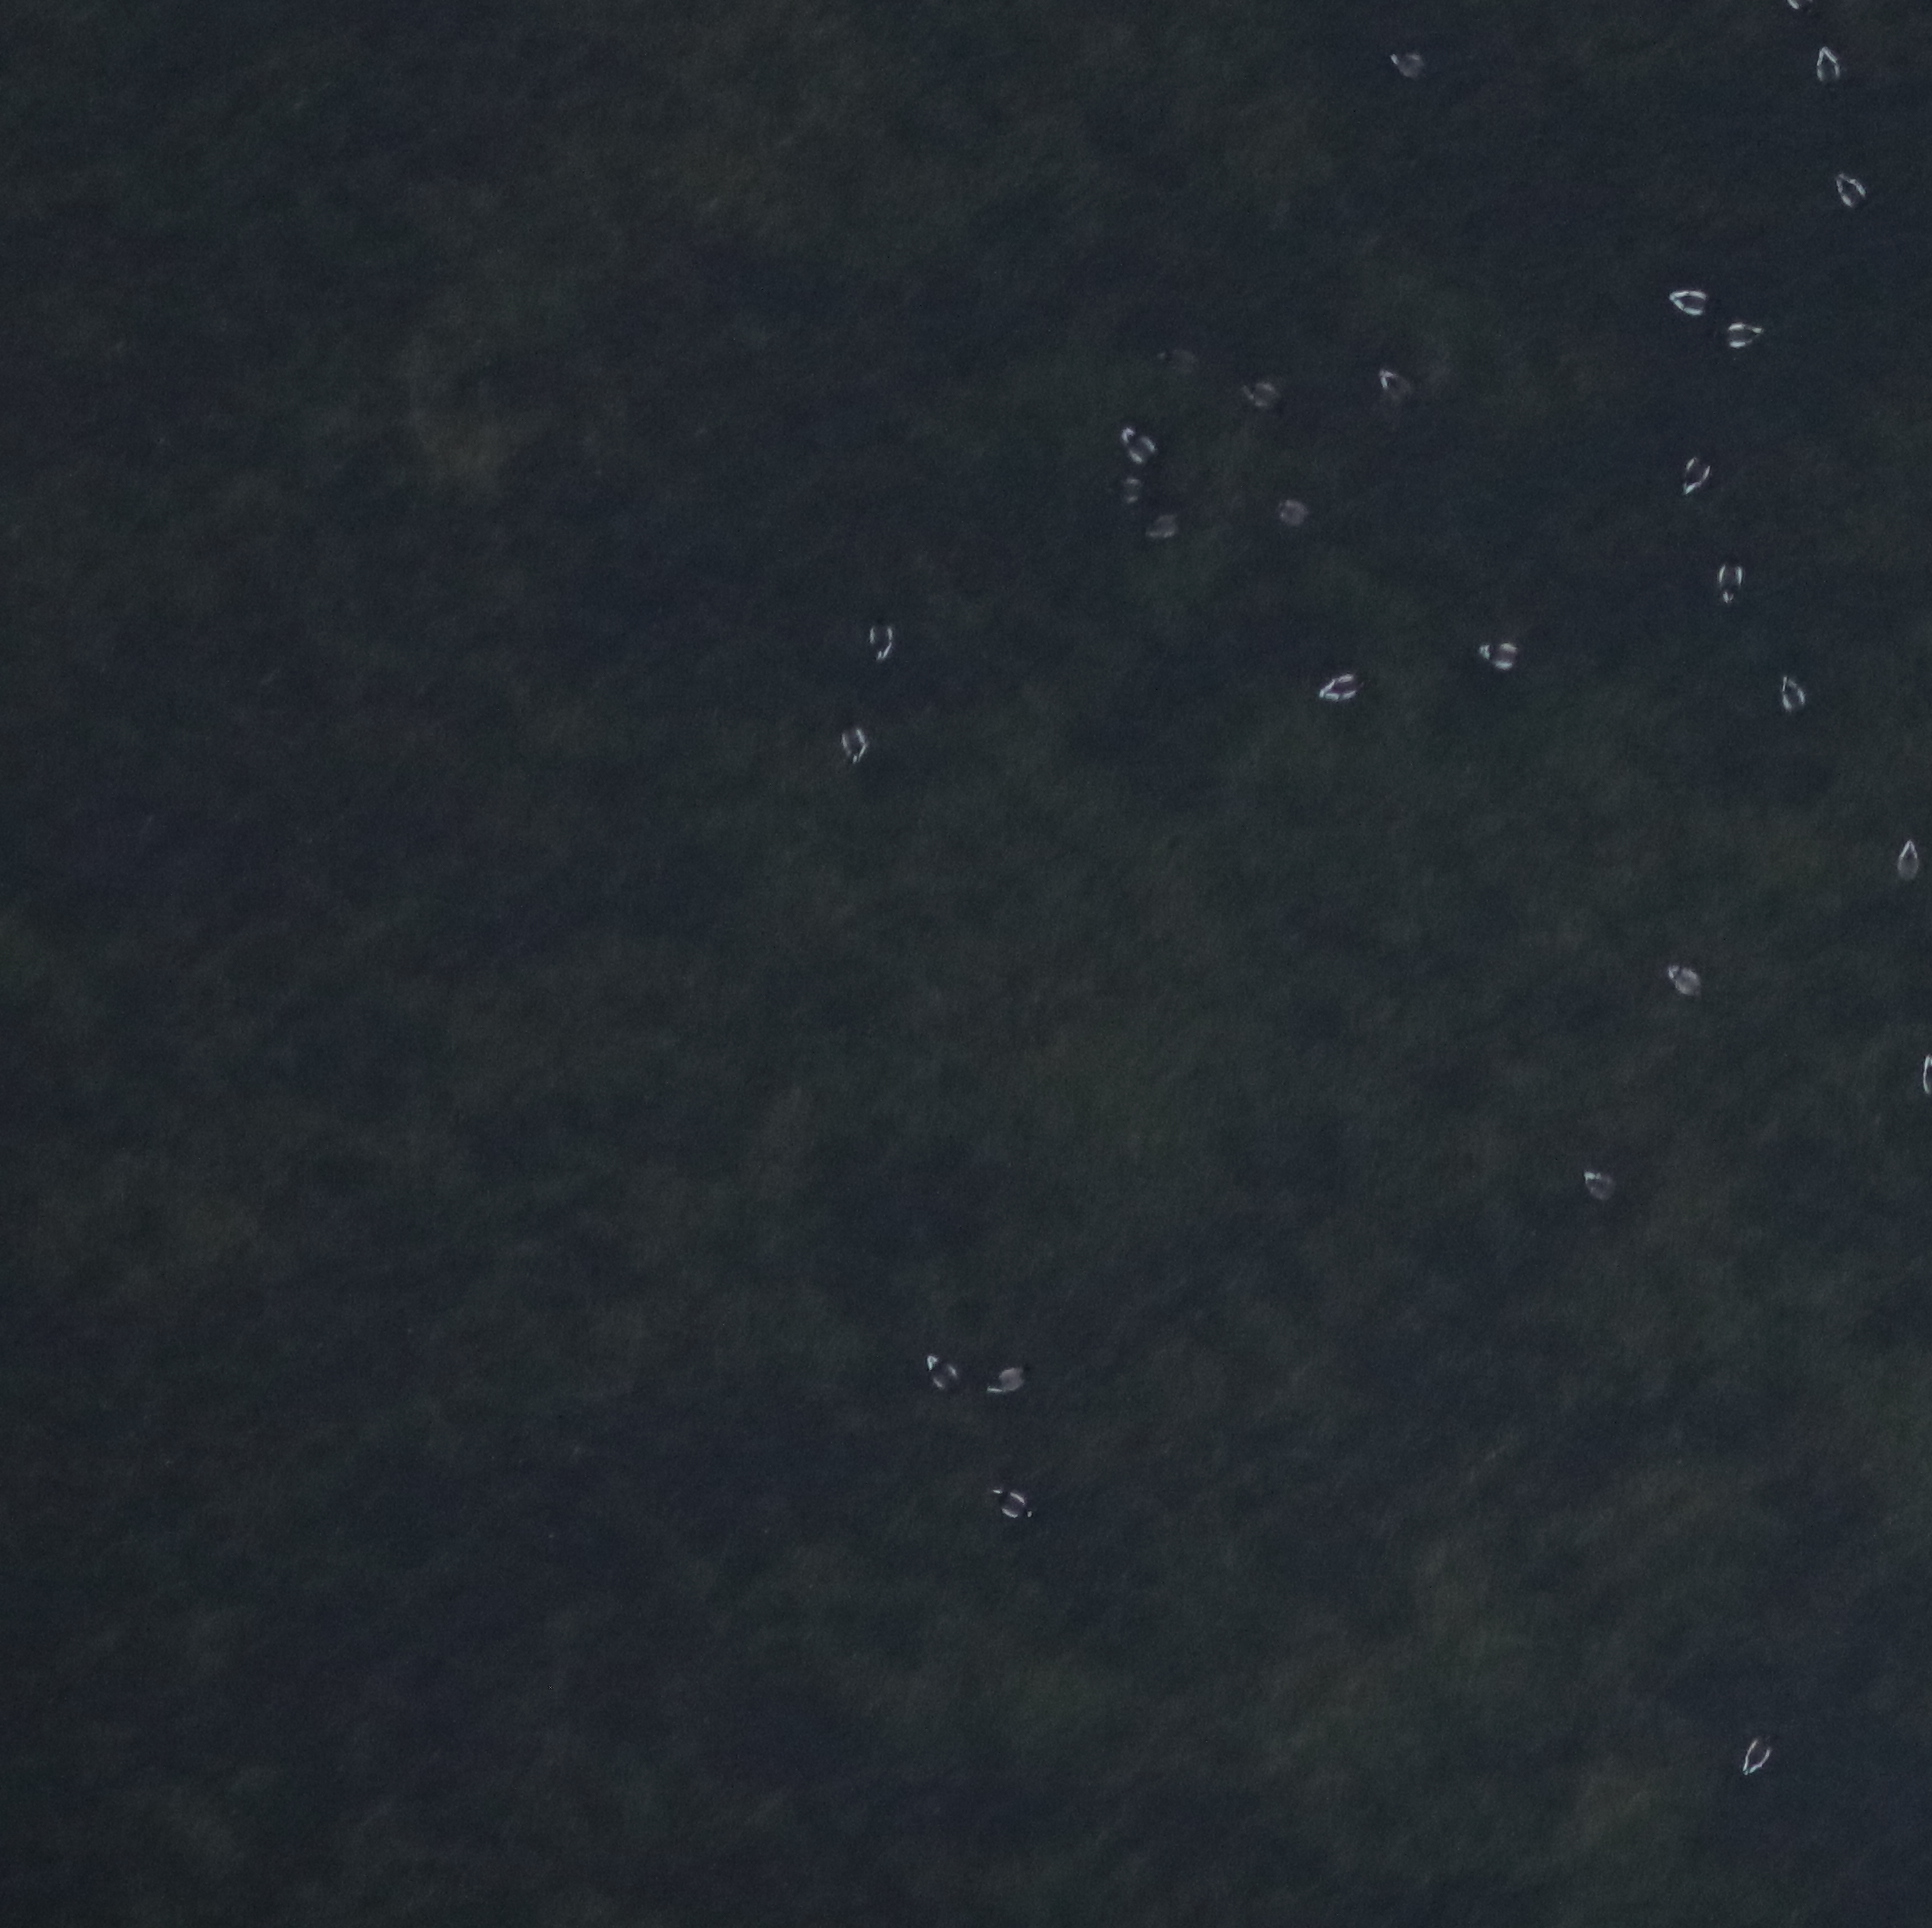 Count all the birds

26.